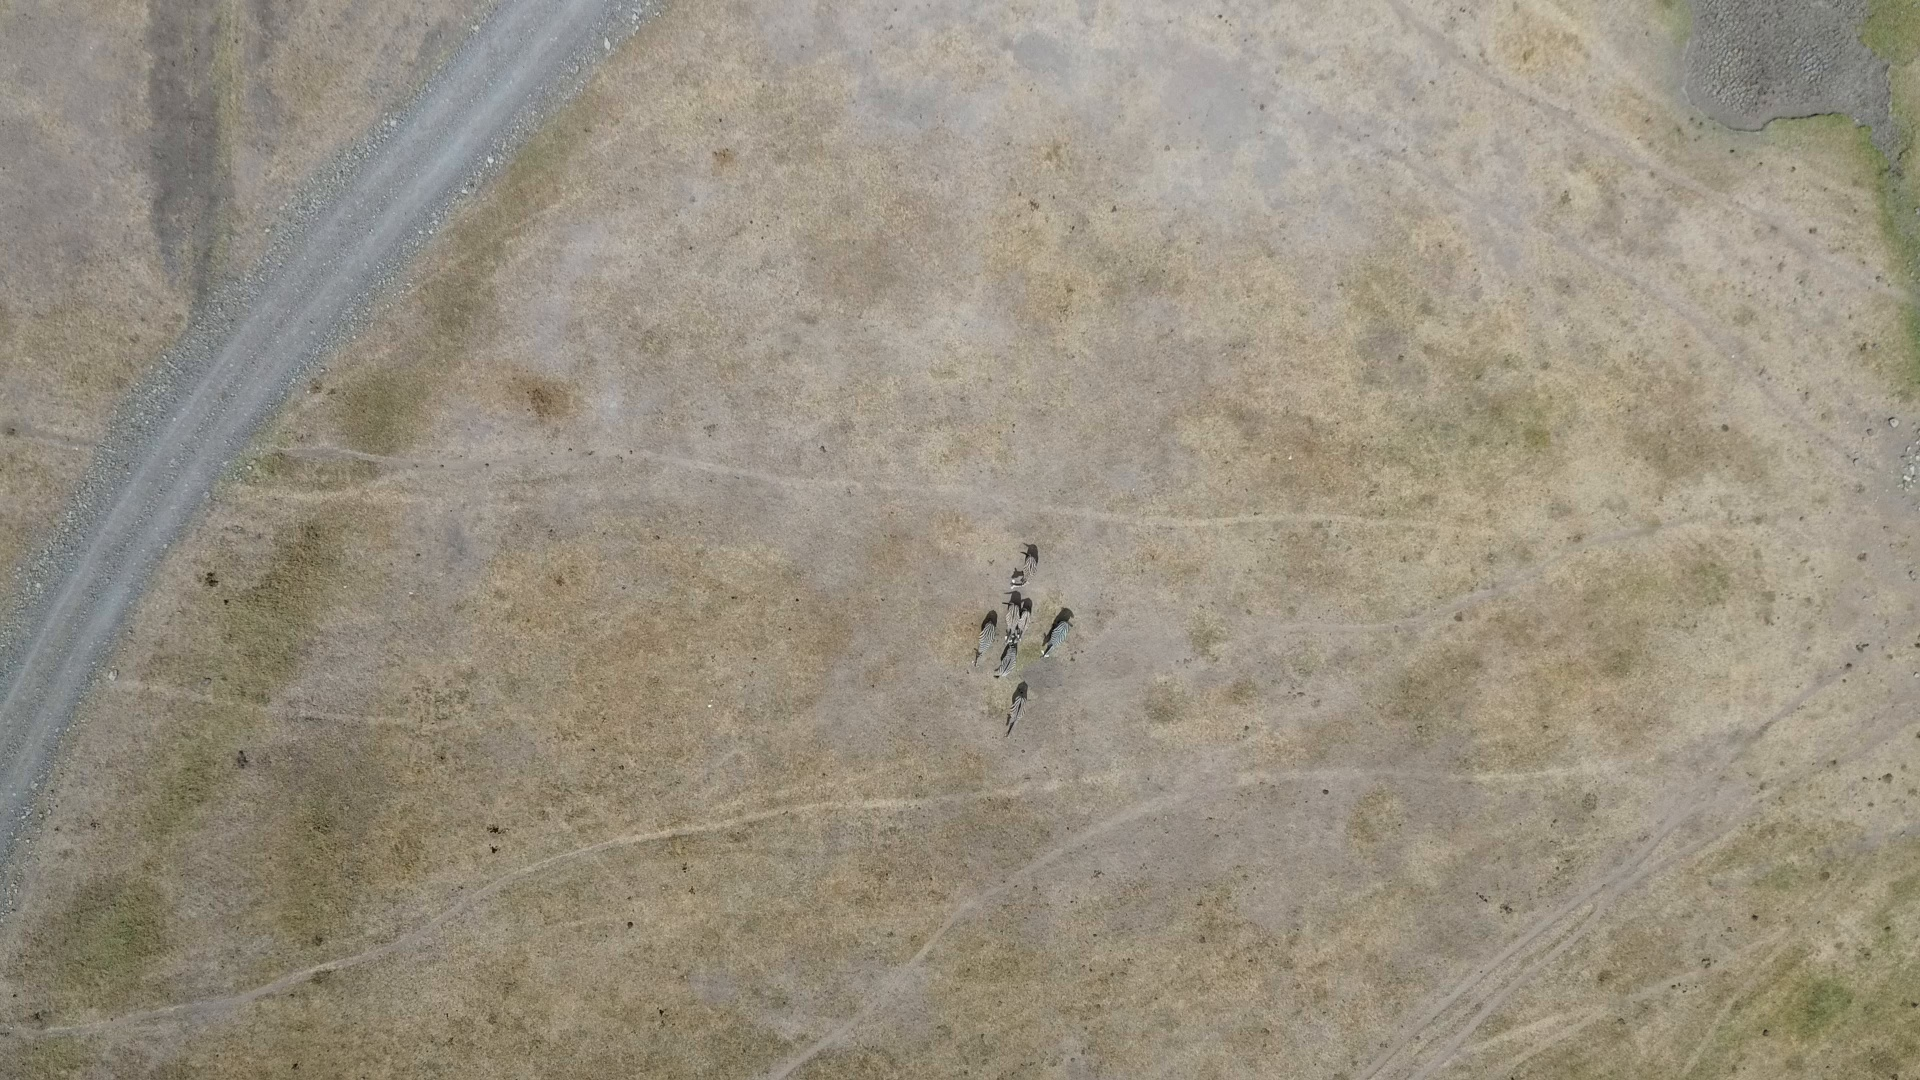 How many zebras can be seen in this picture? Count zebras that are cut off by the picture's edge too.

7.